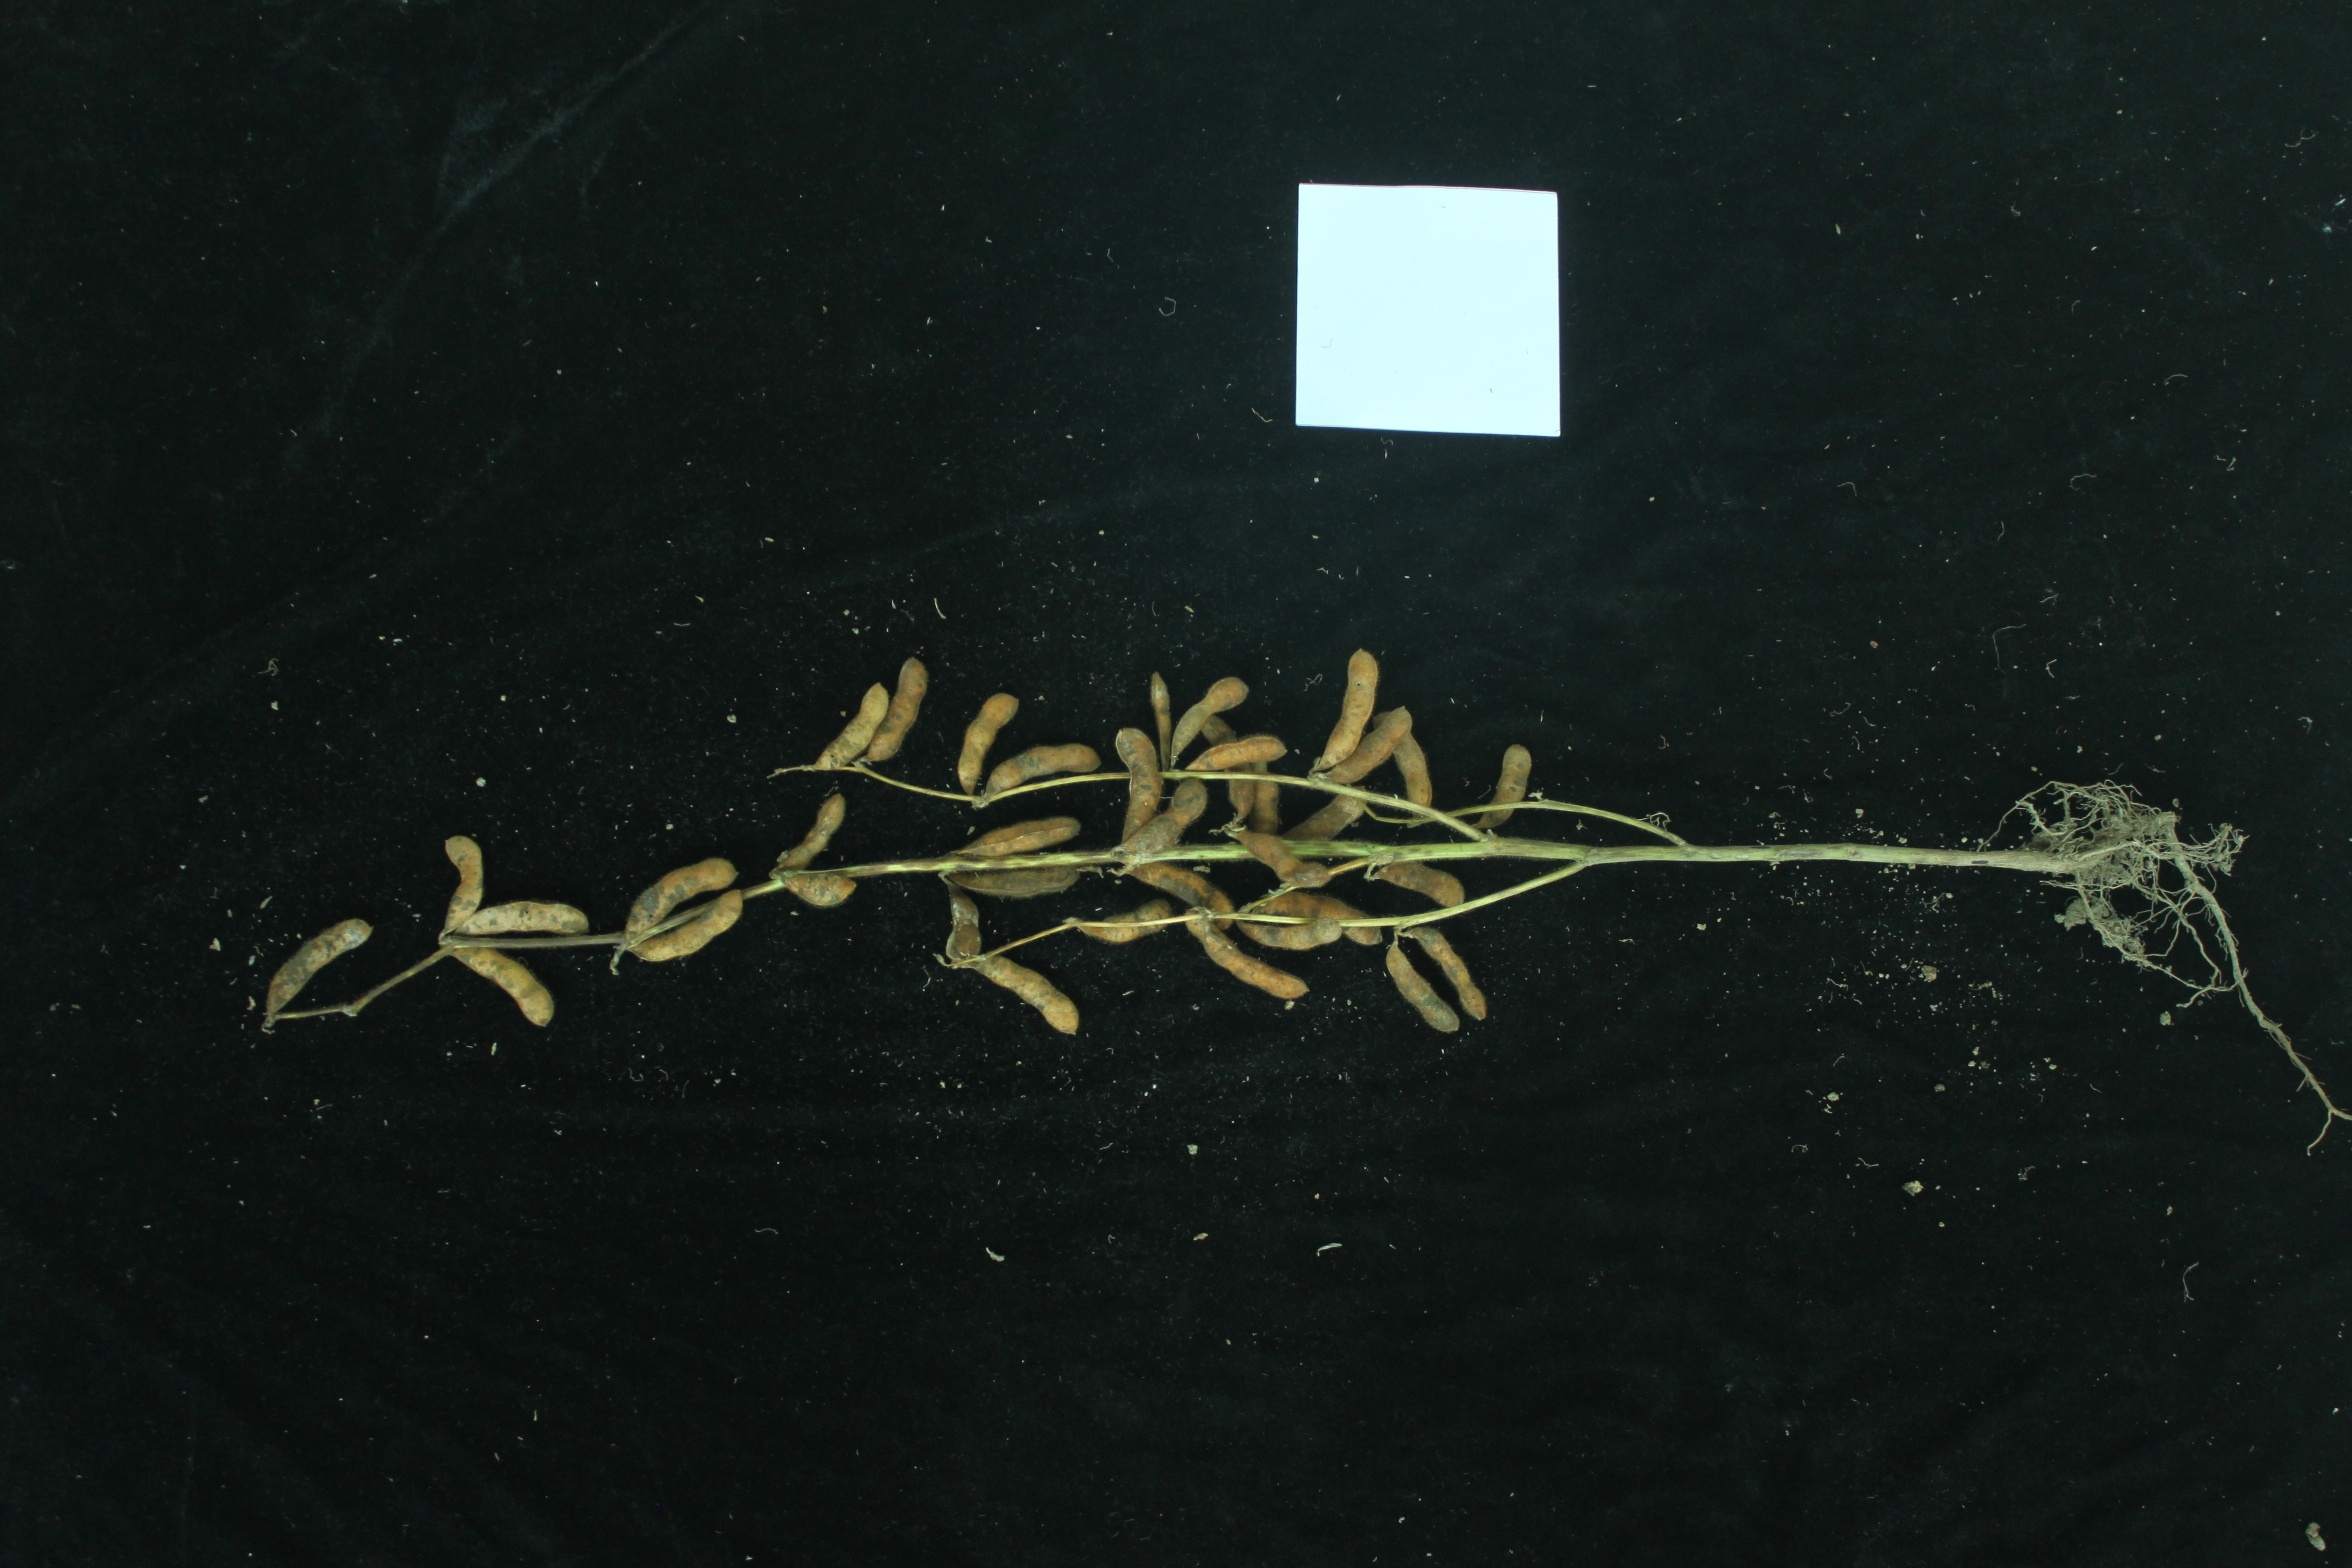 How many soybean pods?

37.